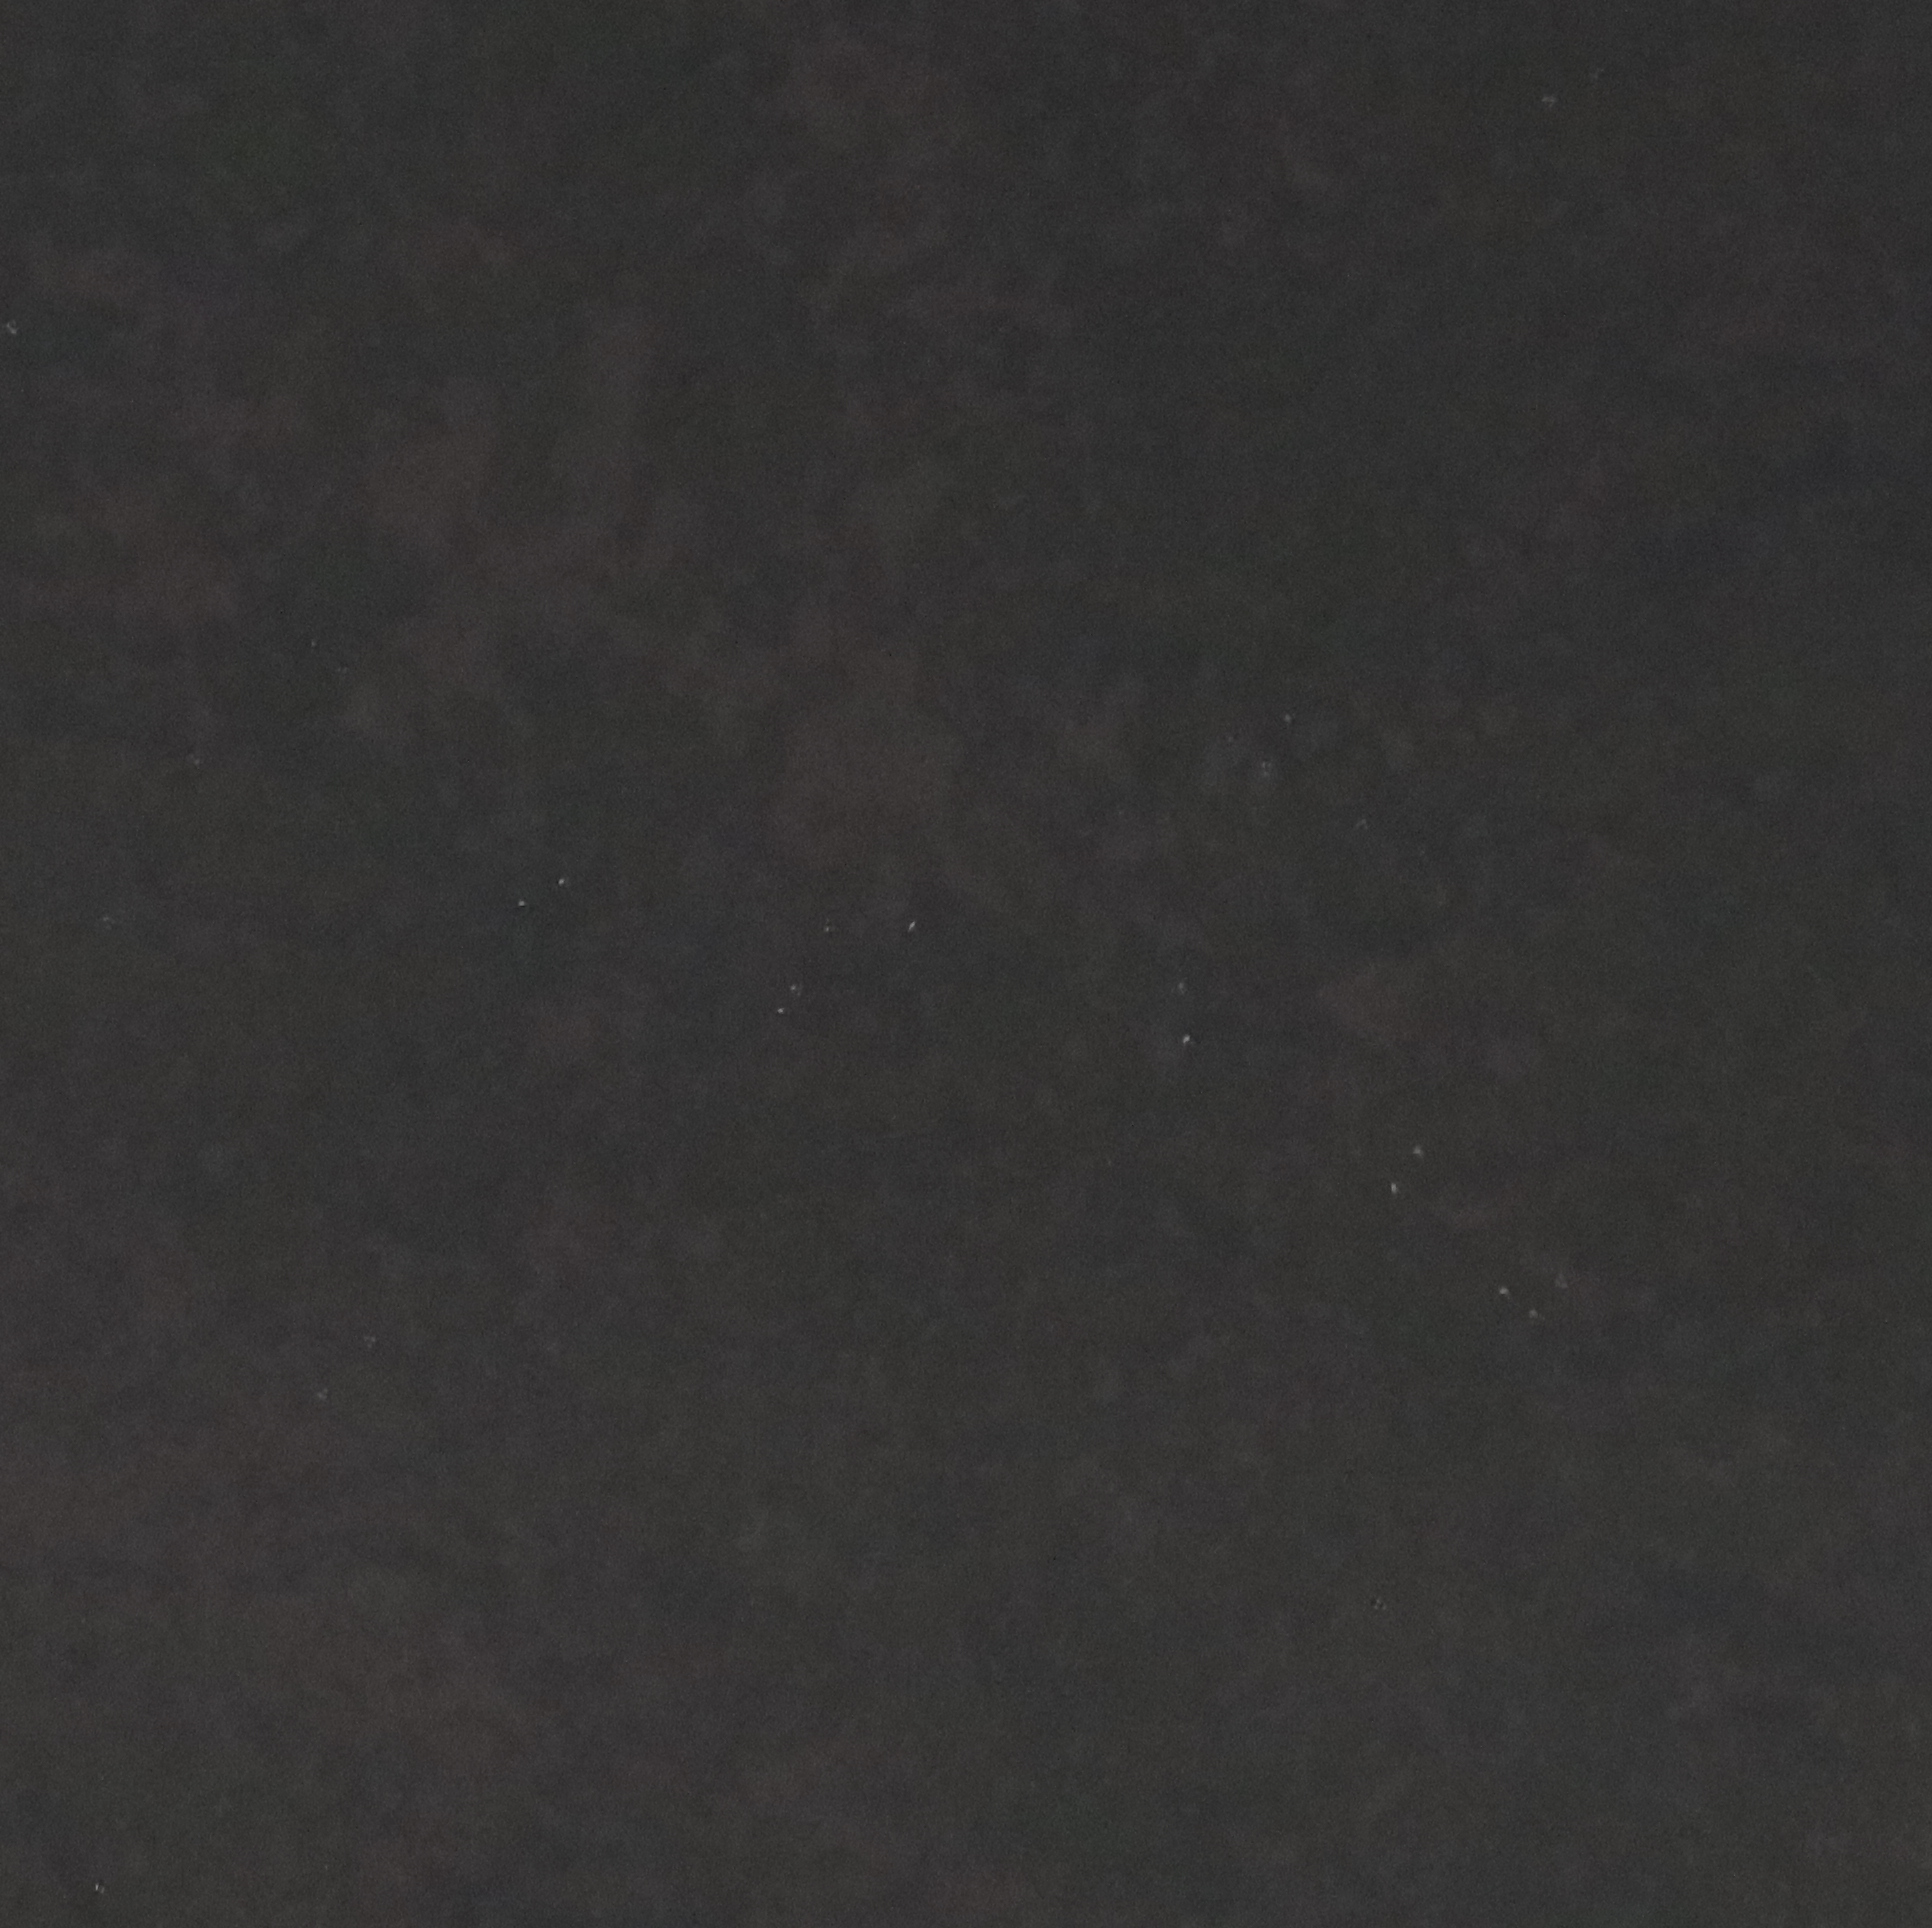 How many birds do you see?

28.